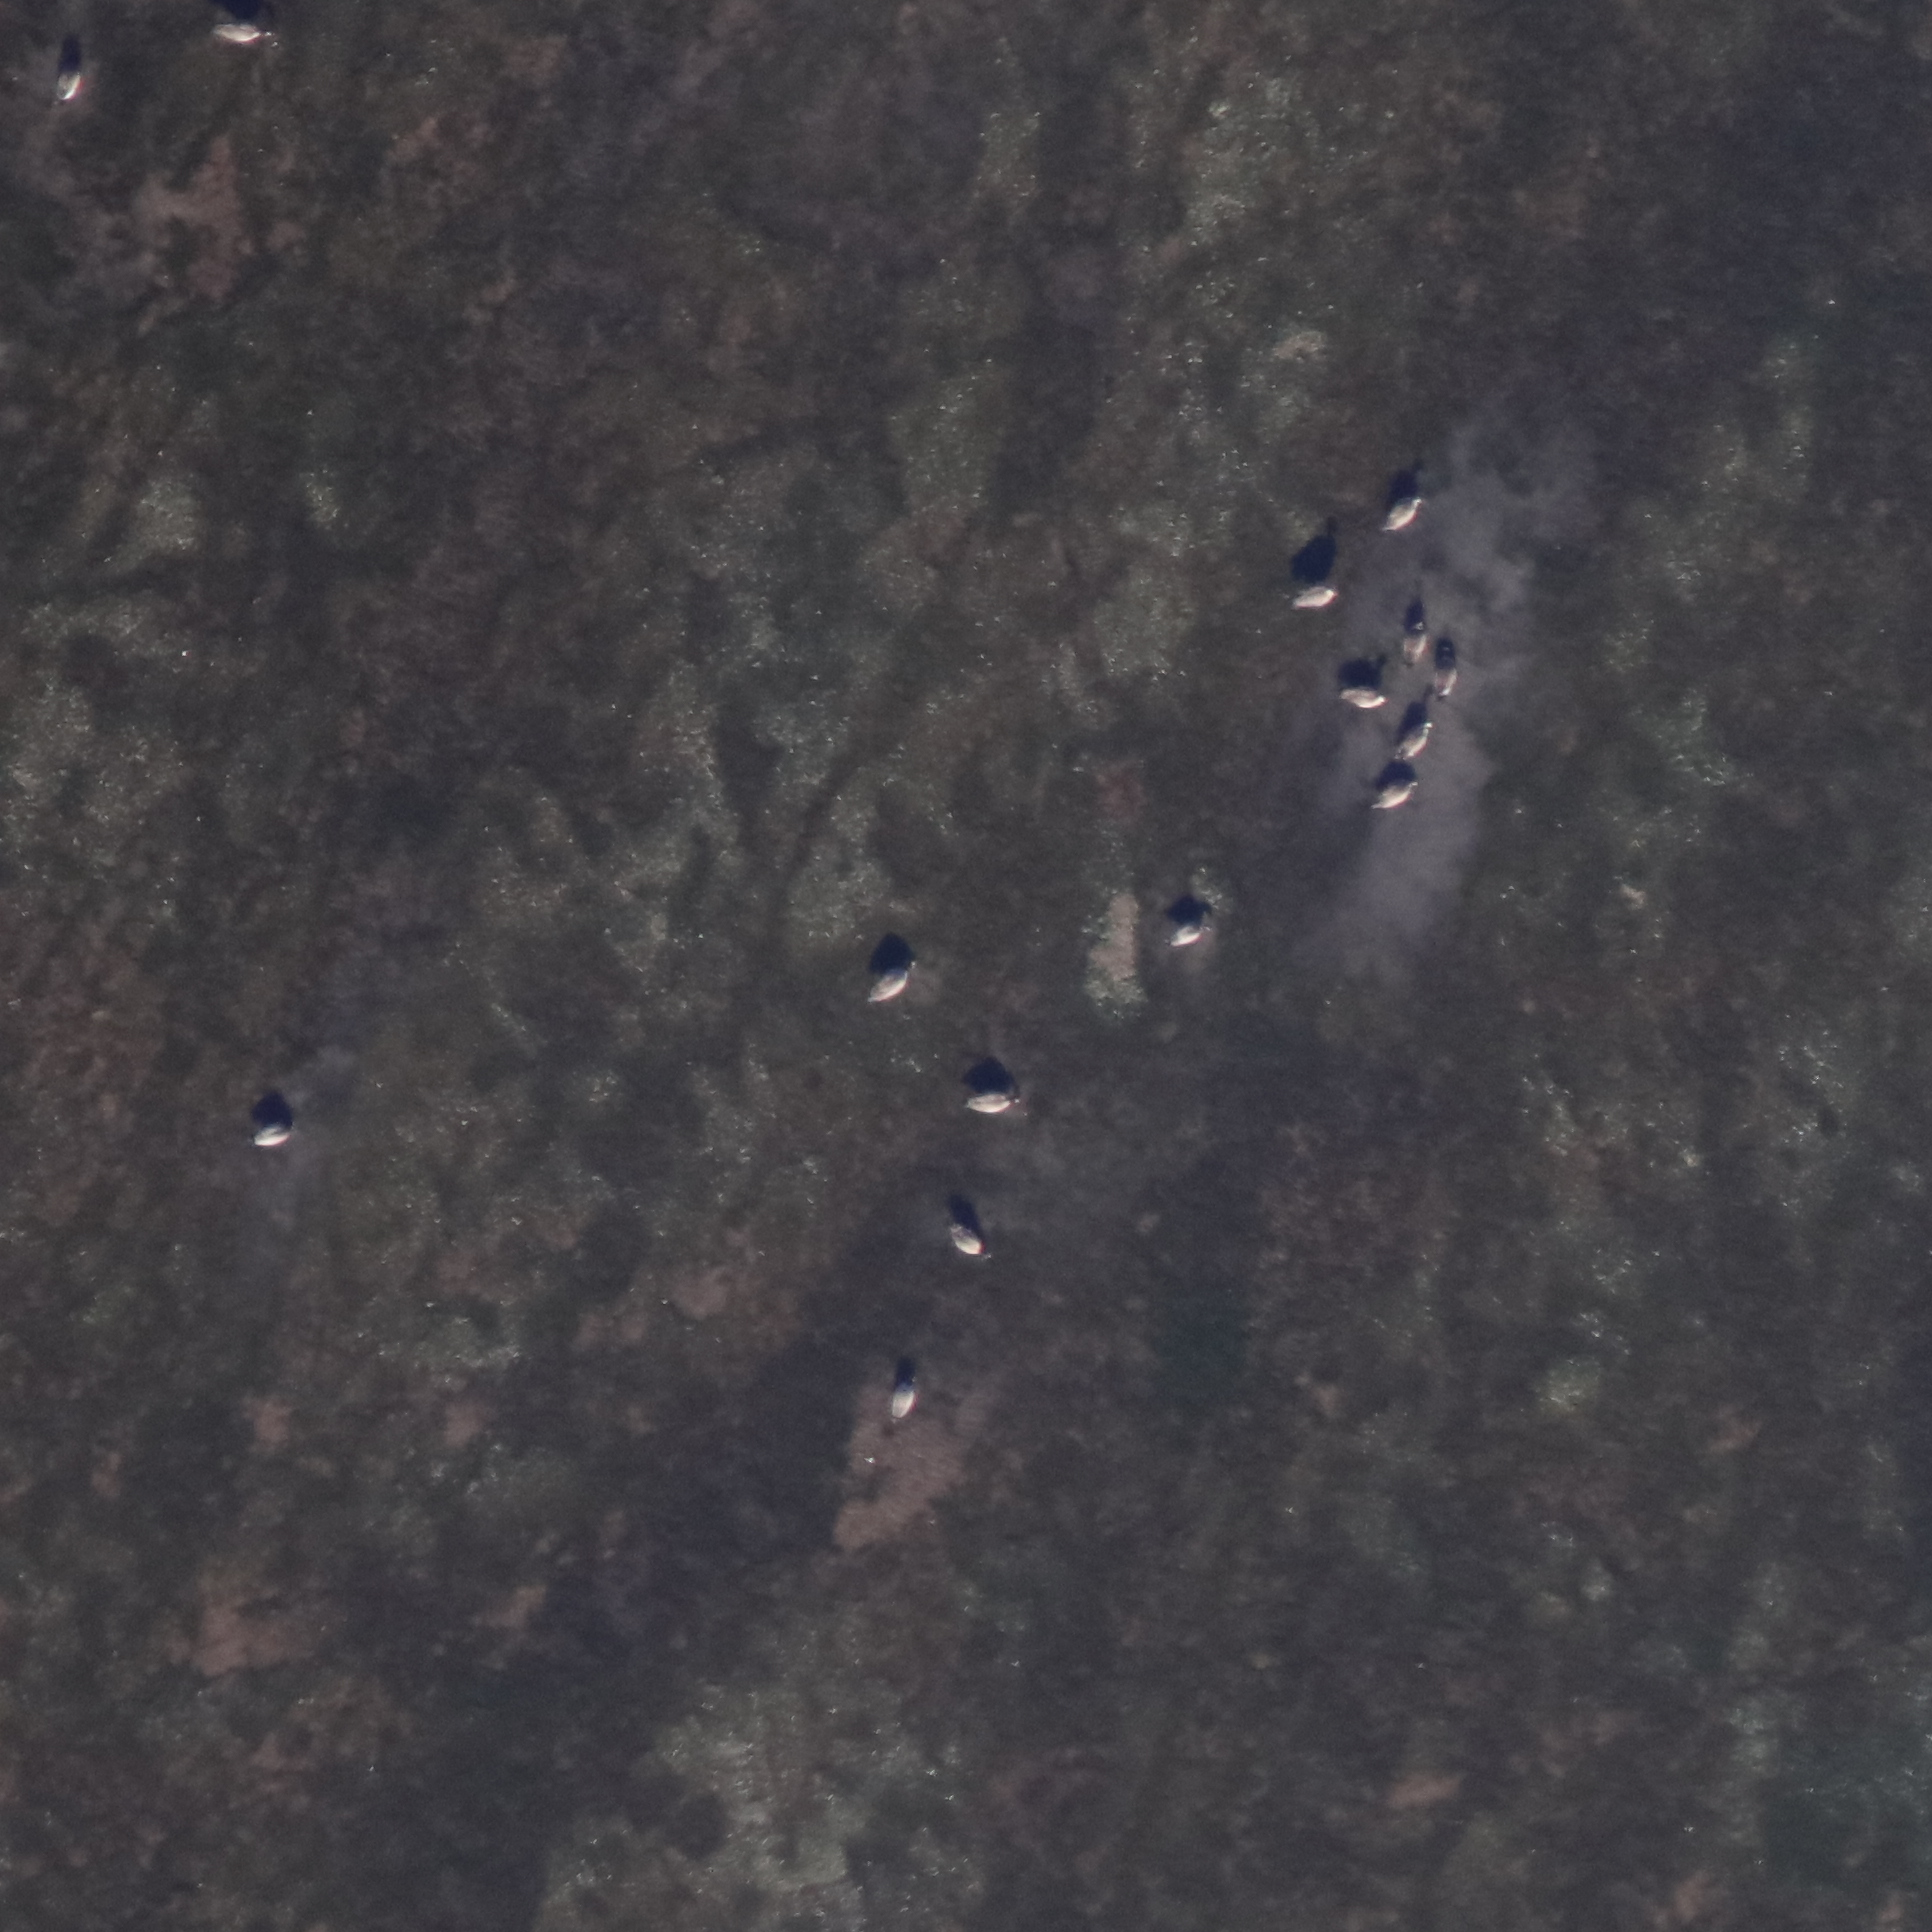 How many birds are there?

15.